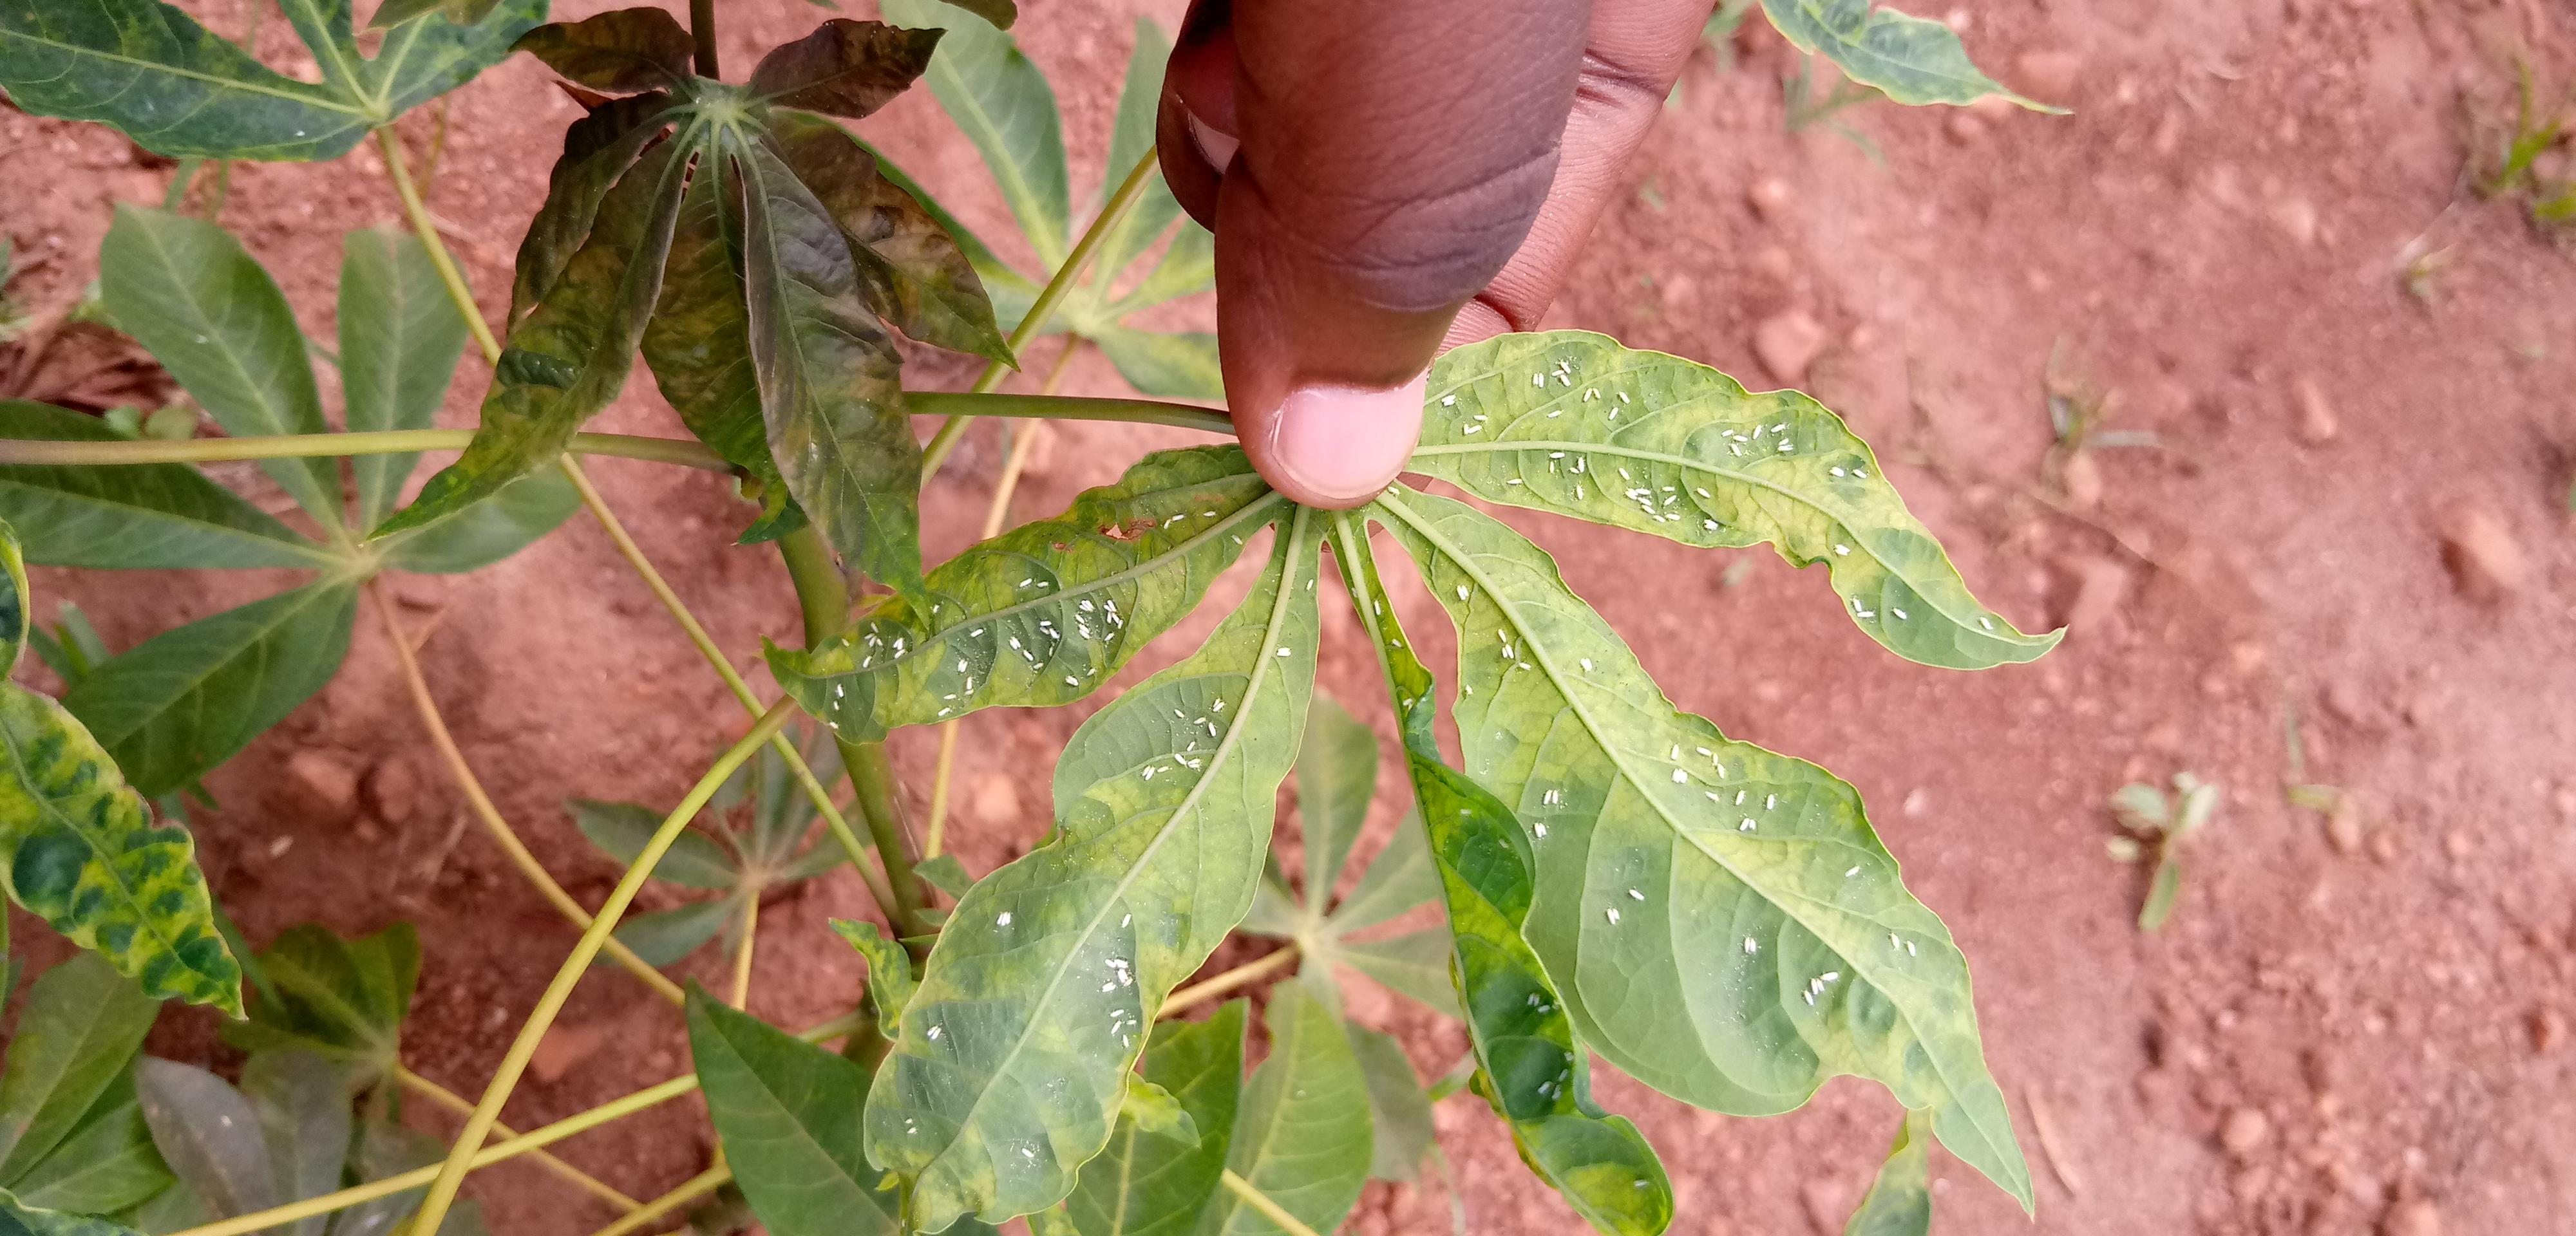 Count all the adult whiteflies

184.